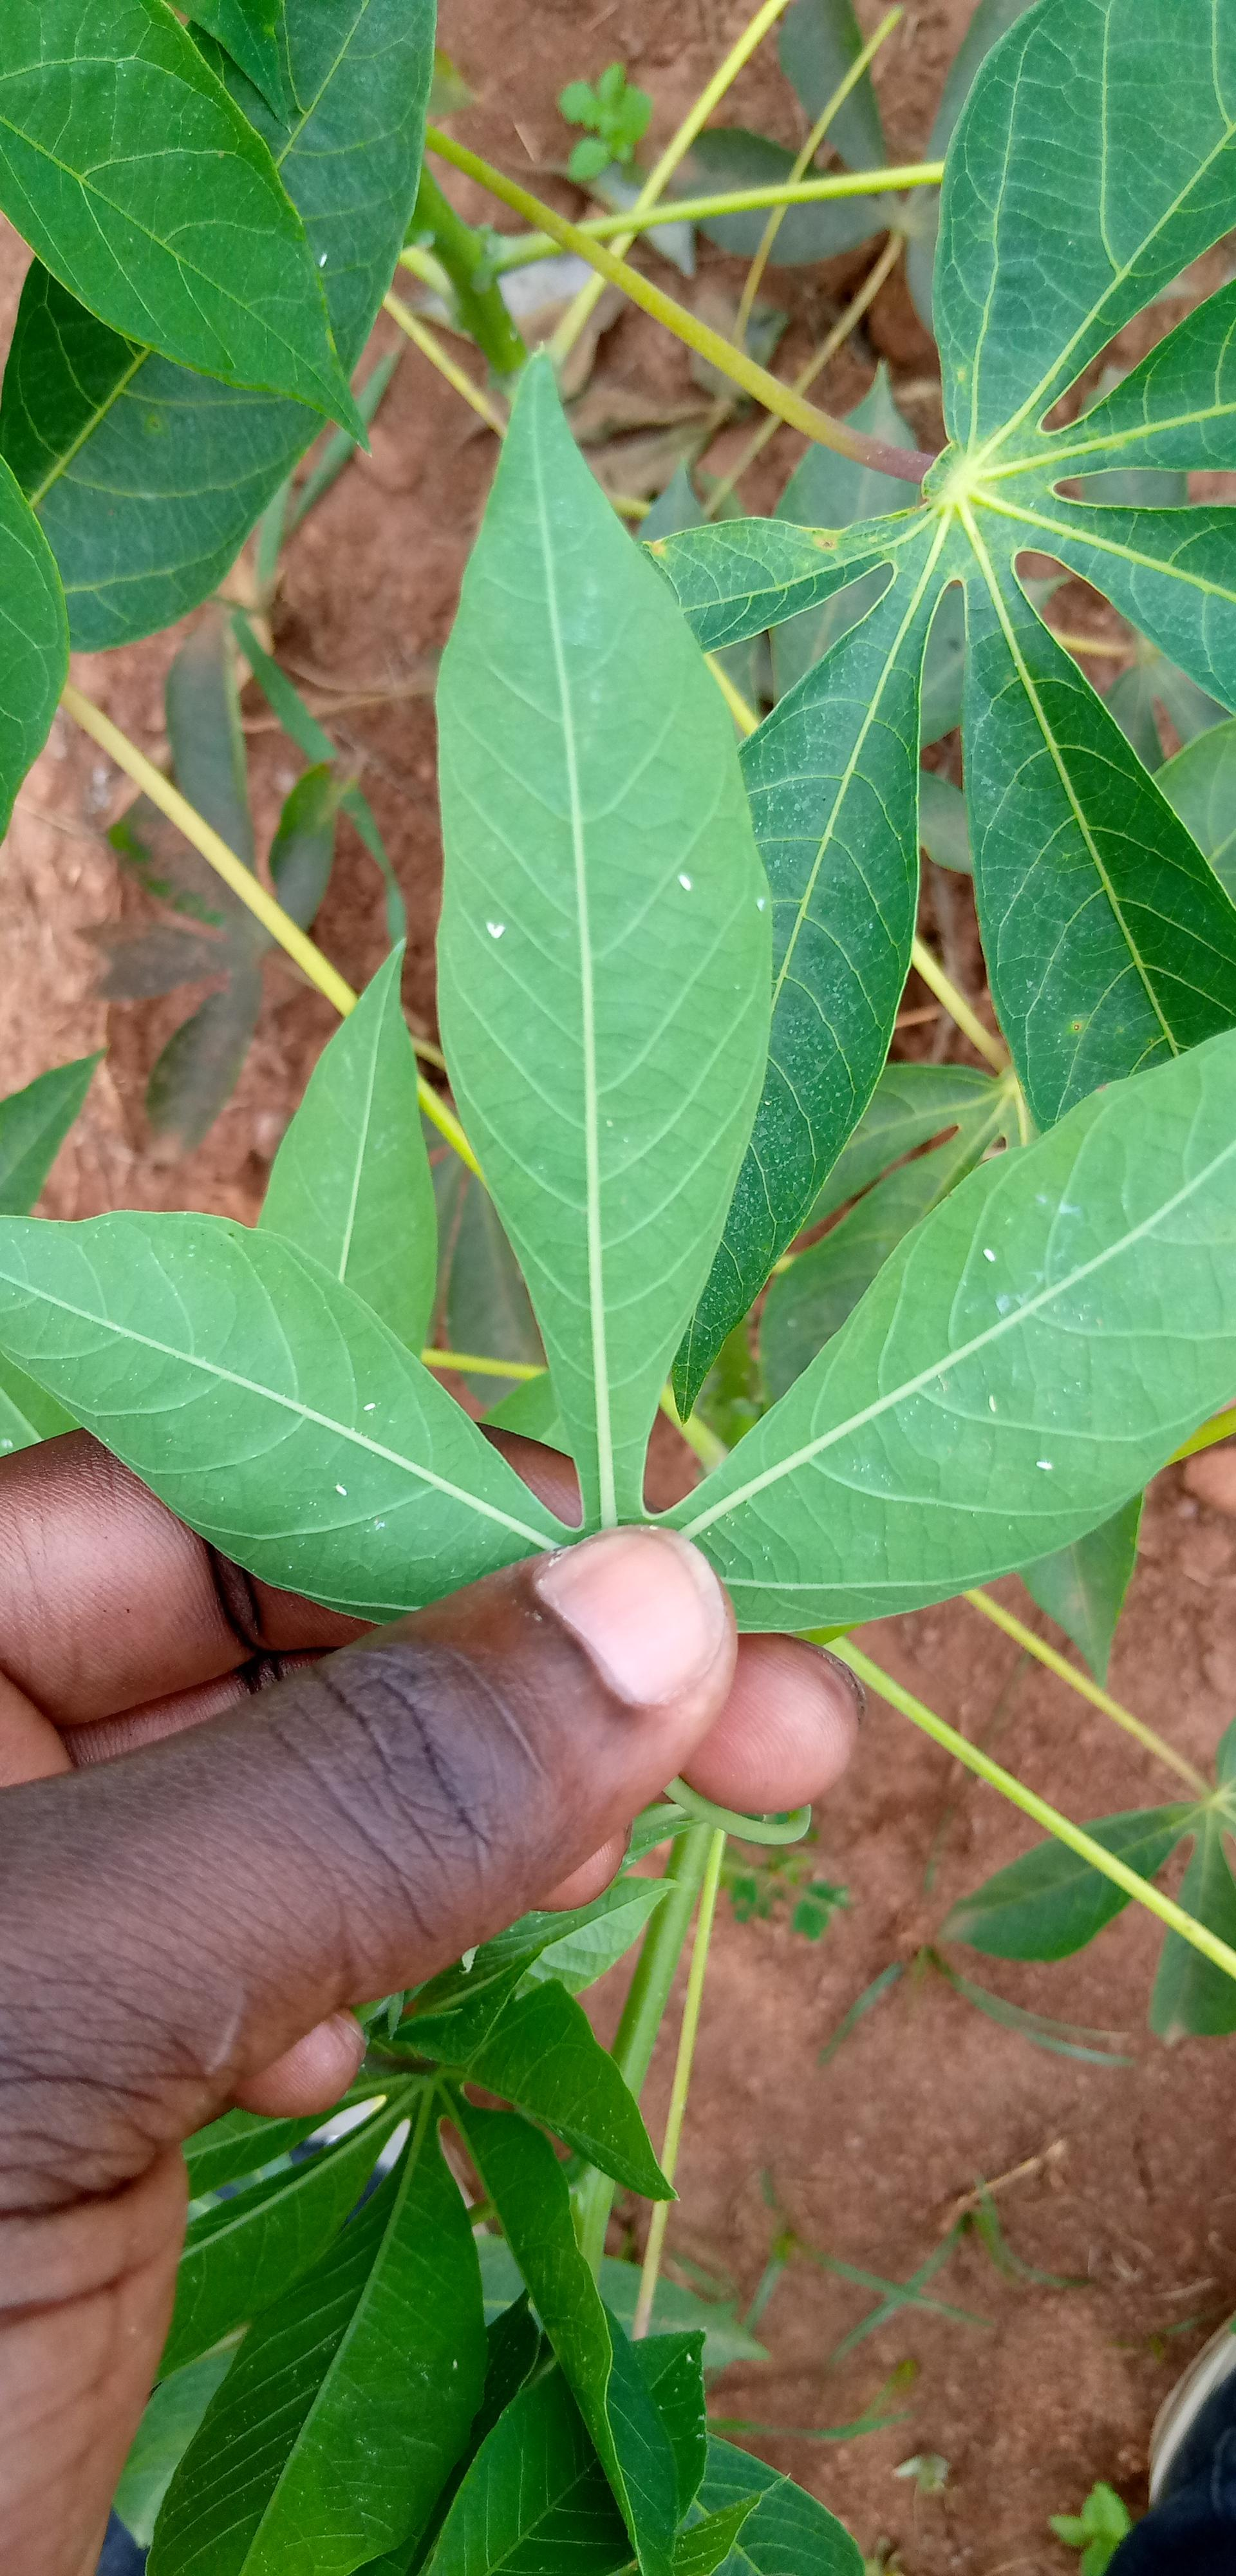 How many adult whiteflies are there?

6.